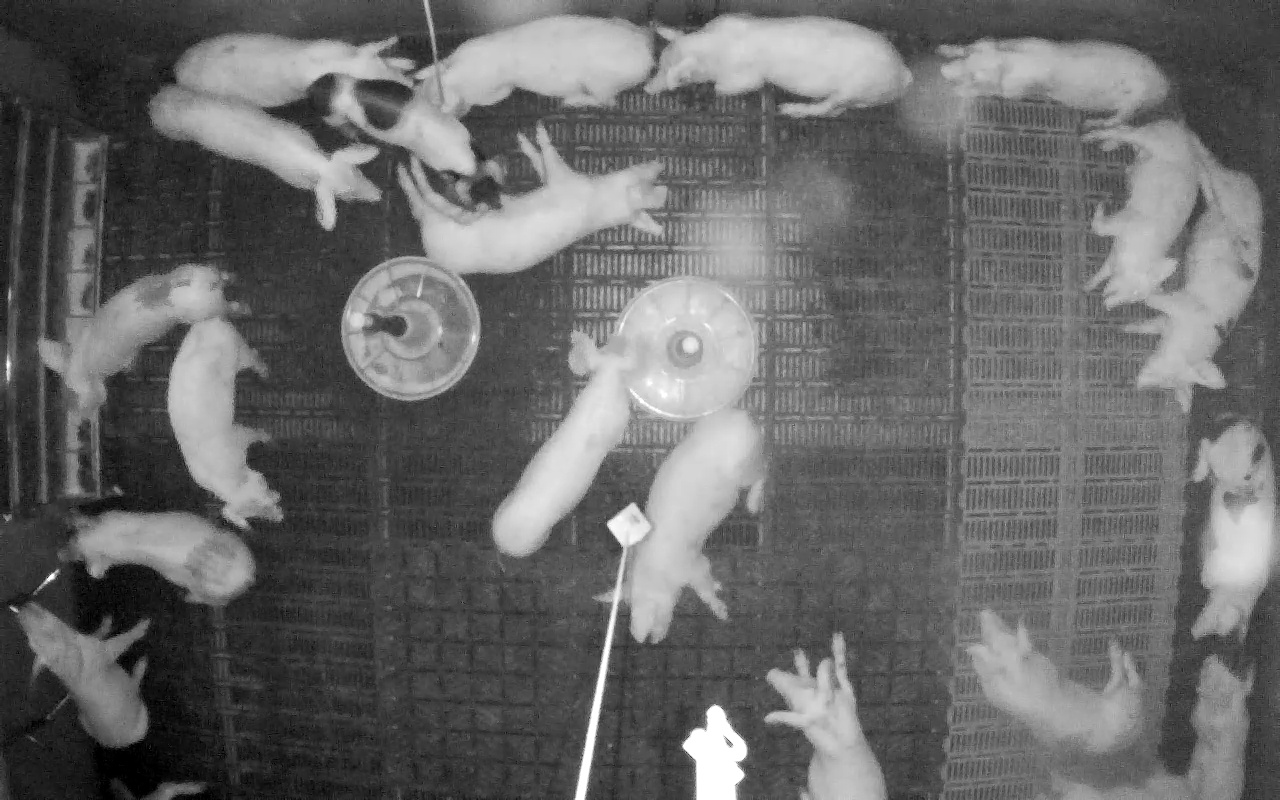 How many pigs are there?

20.